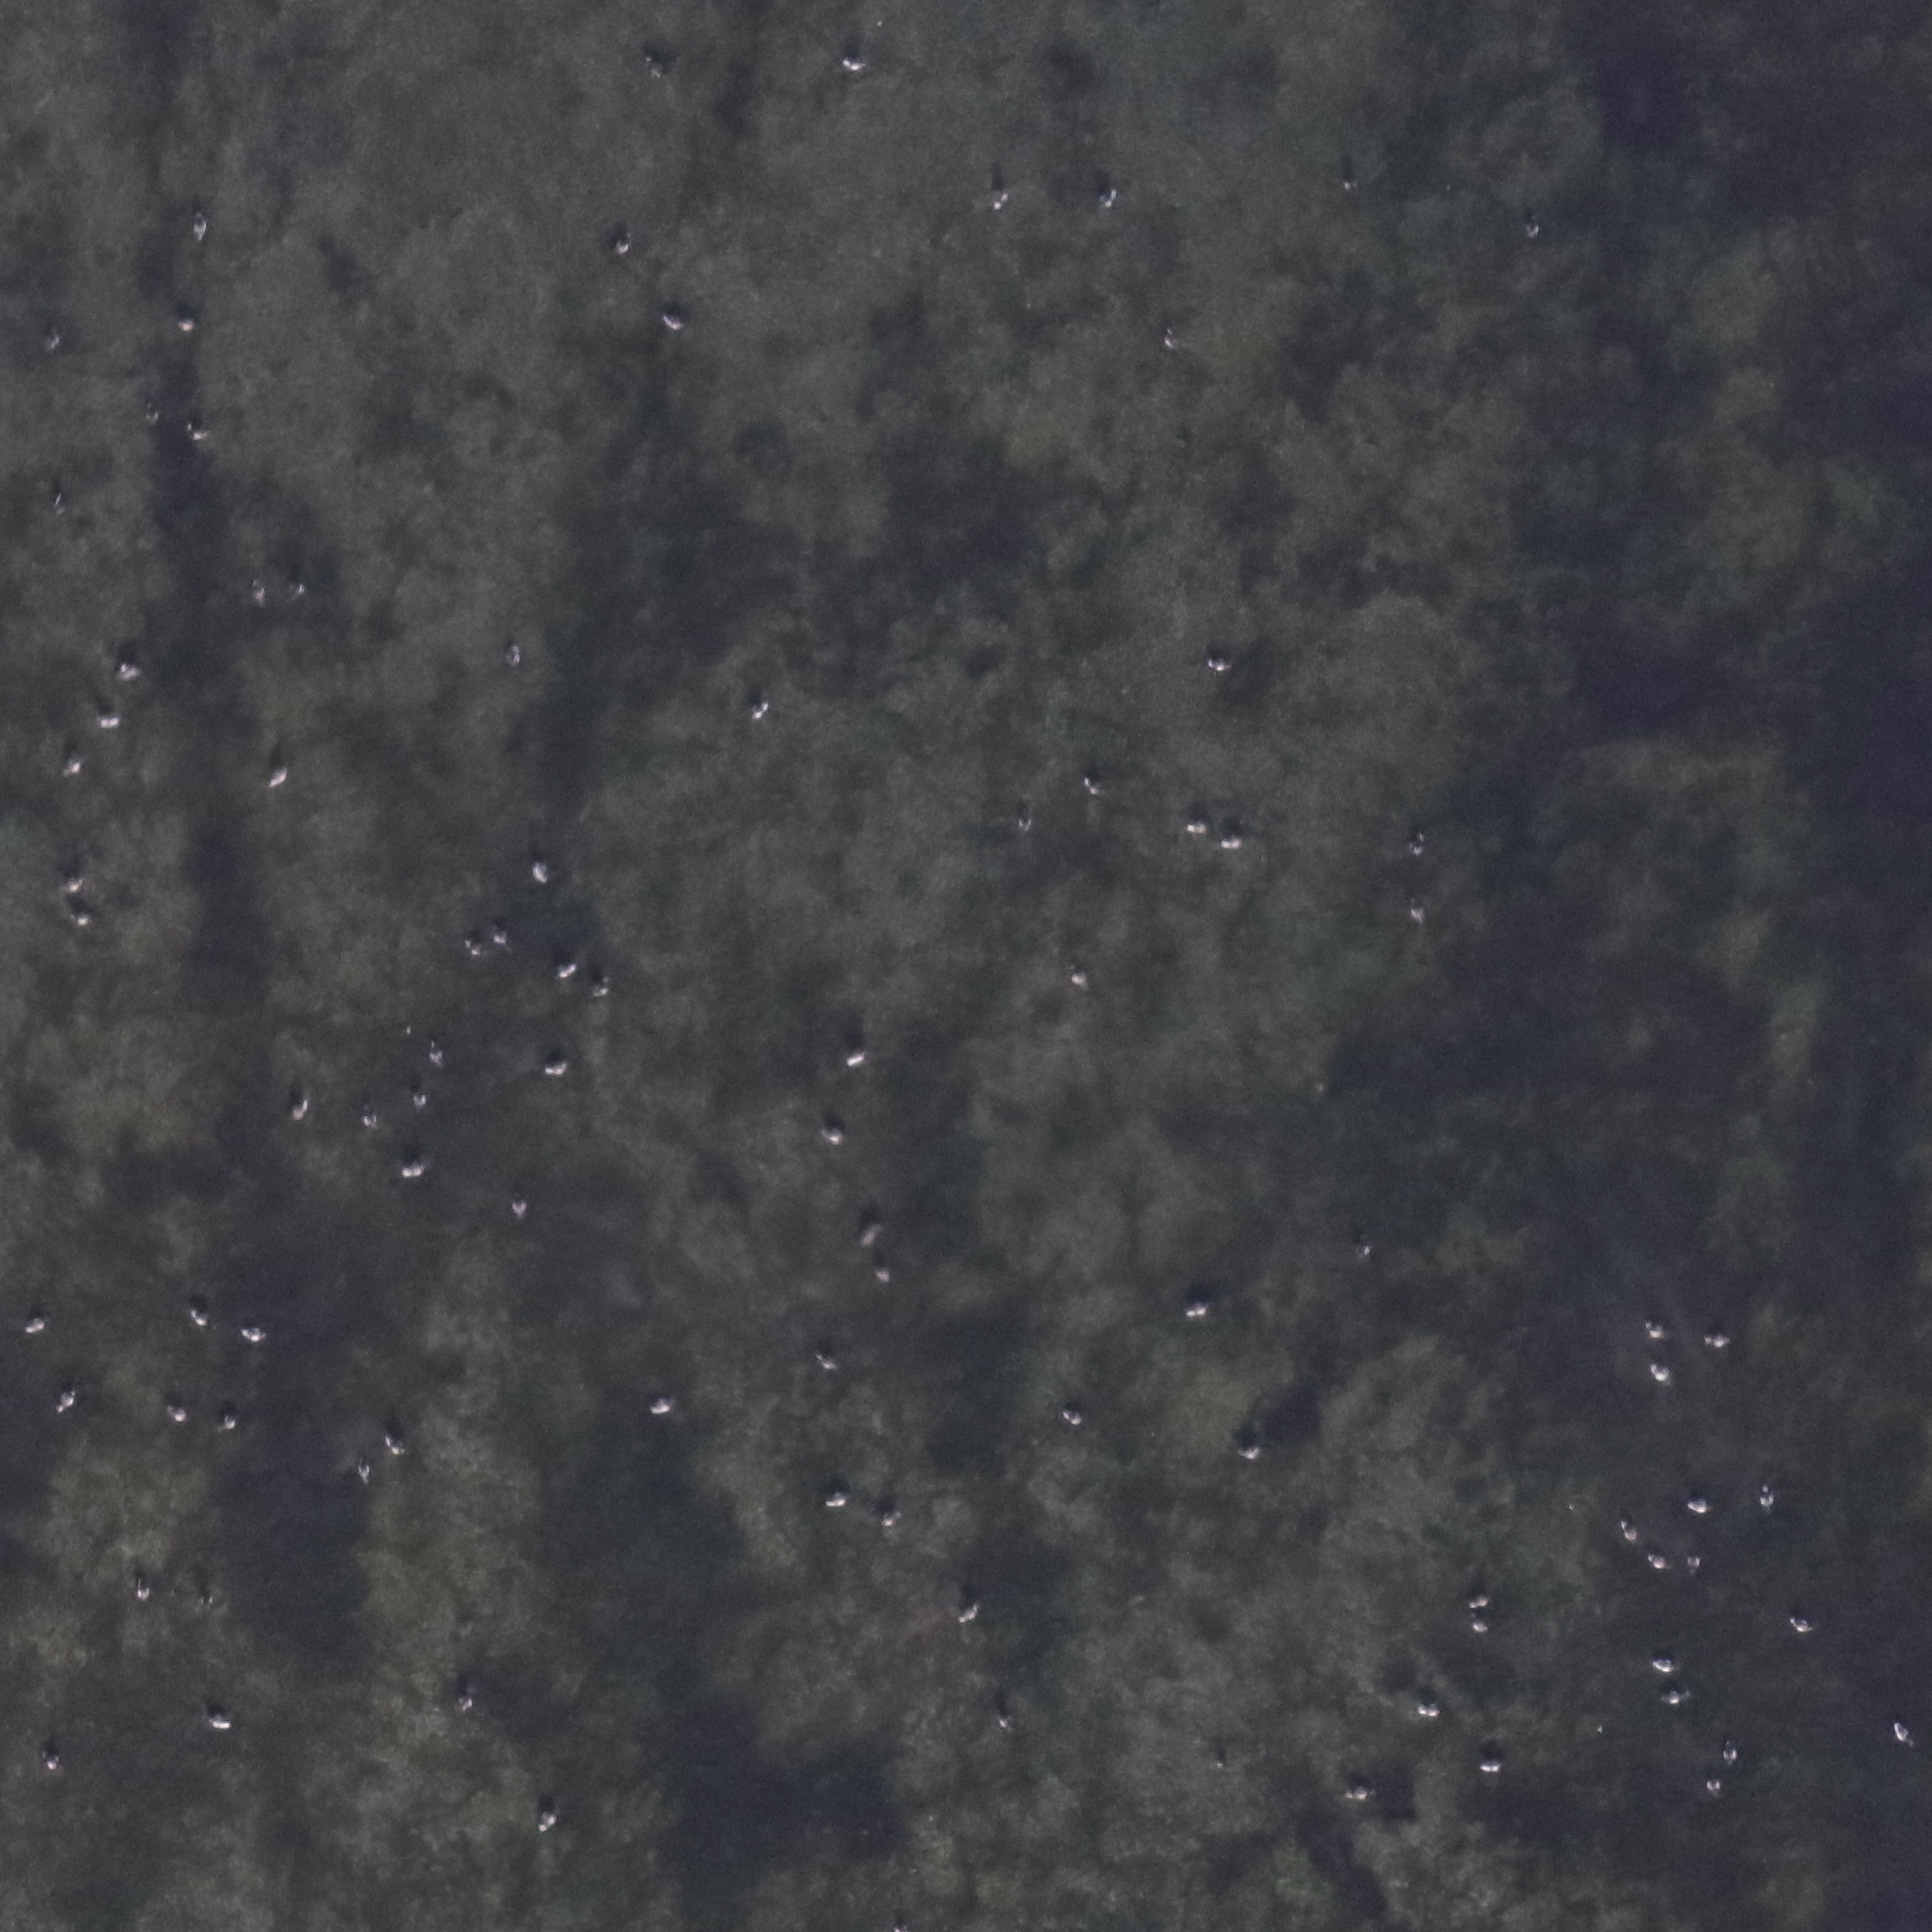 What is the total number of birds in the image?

92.